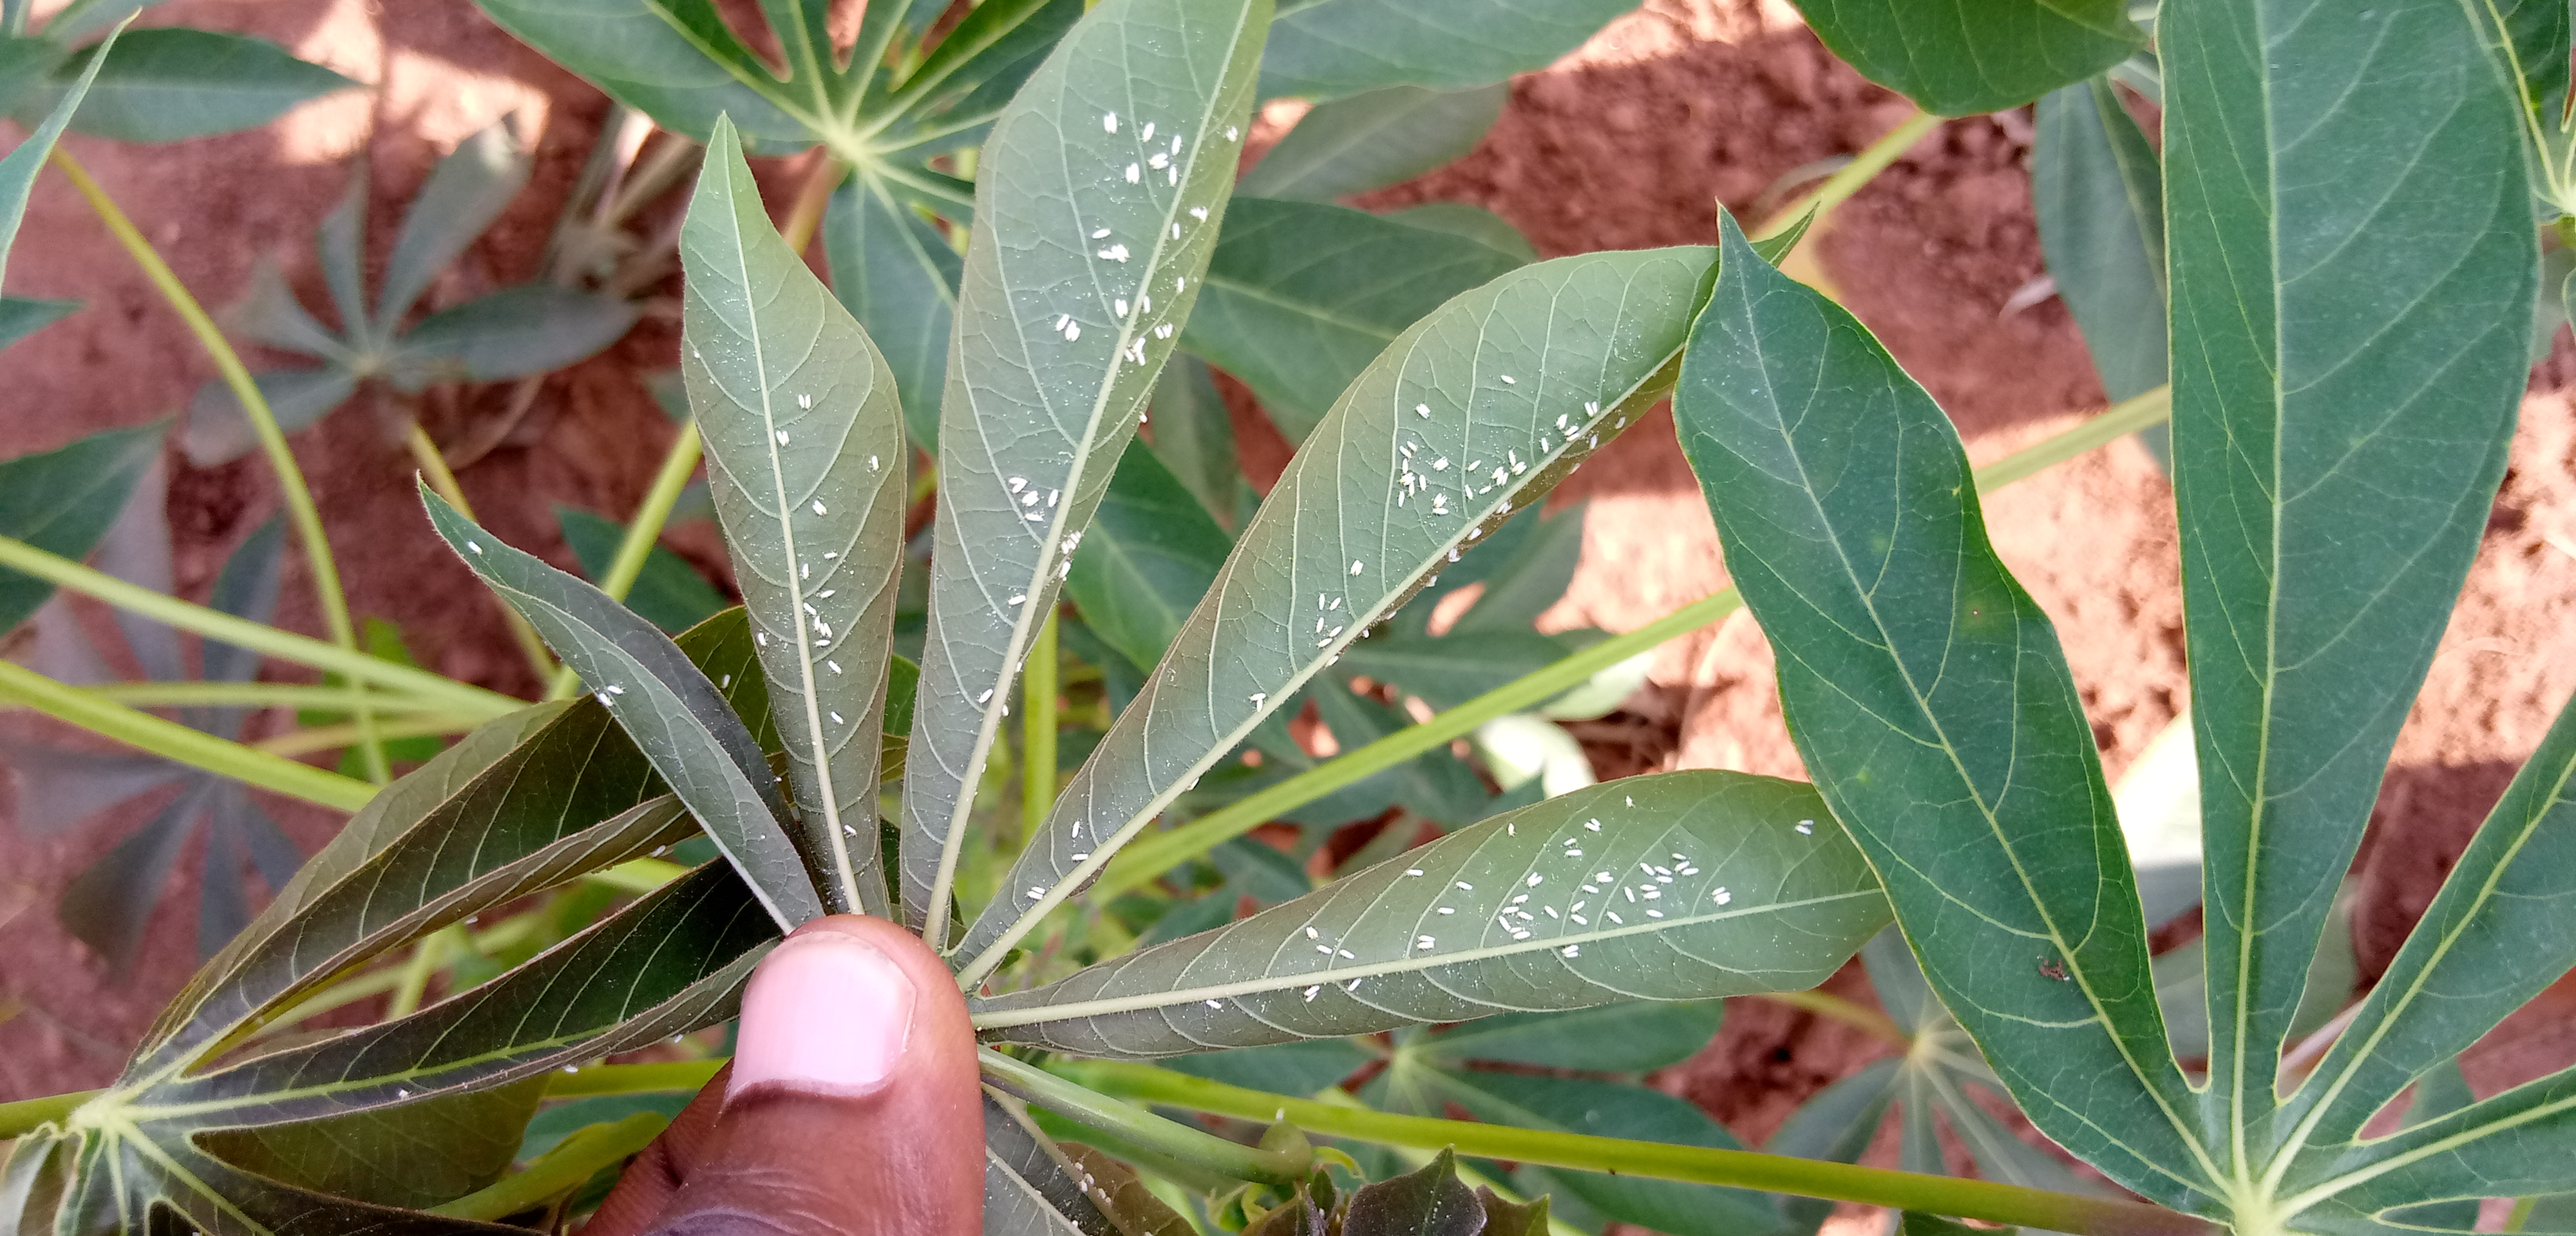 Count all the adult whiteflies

169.